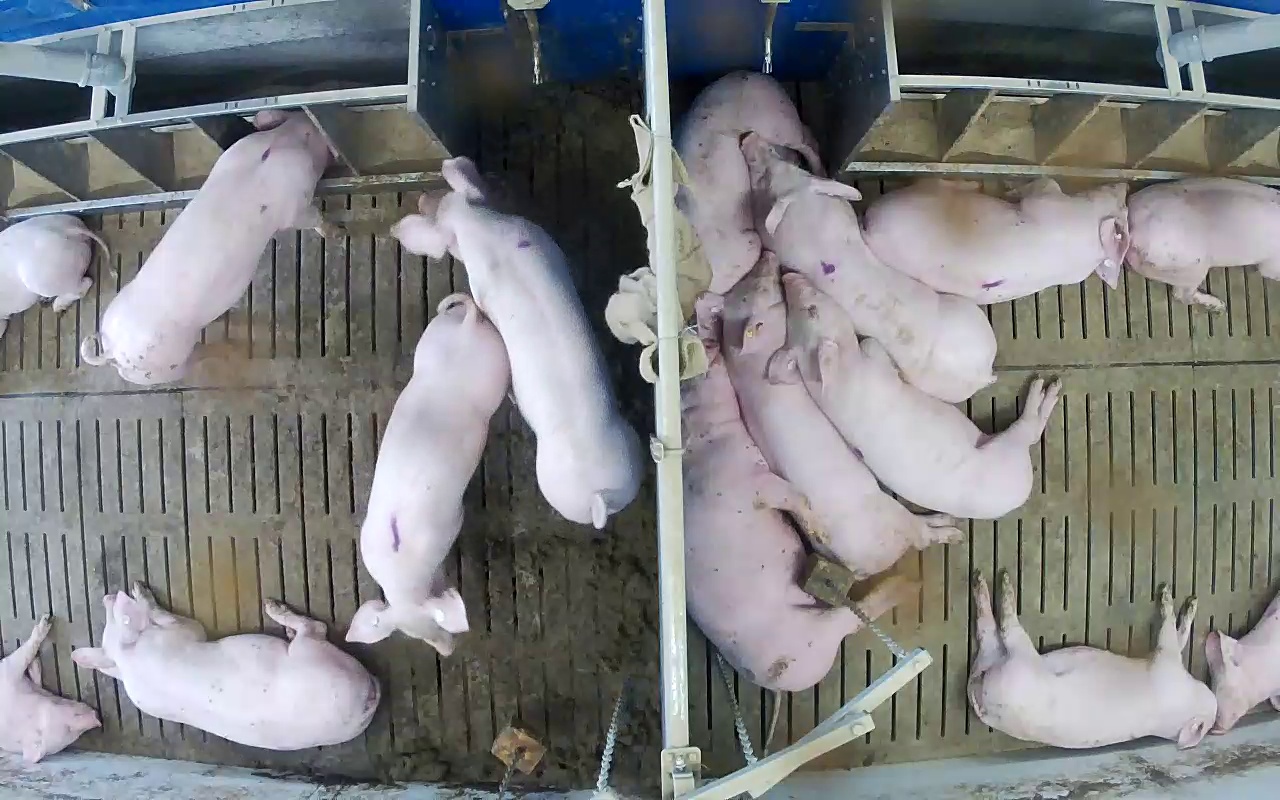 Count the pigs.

15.